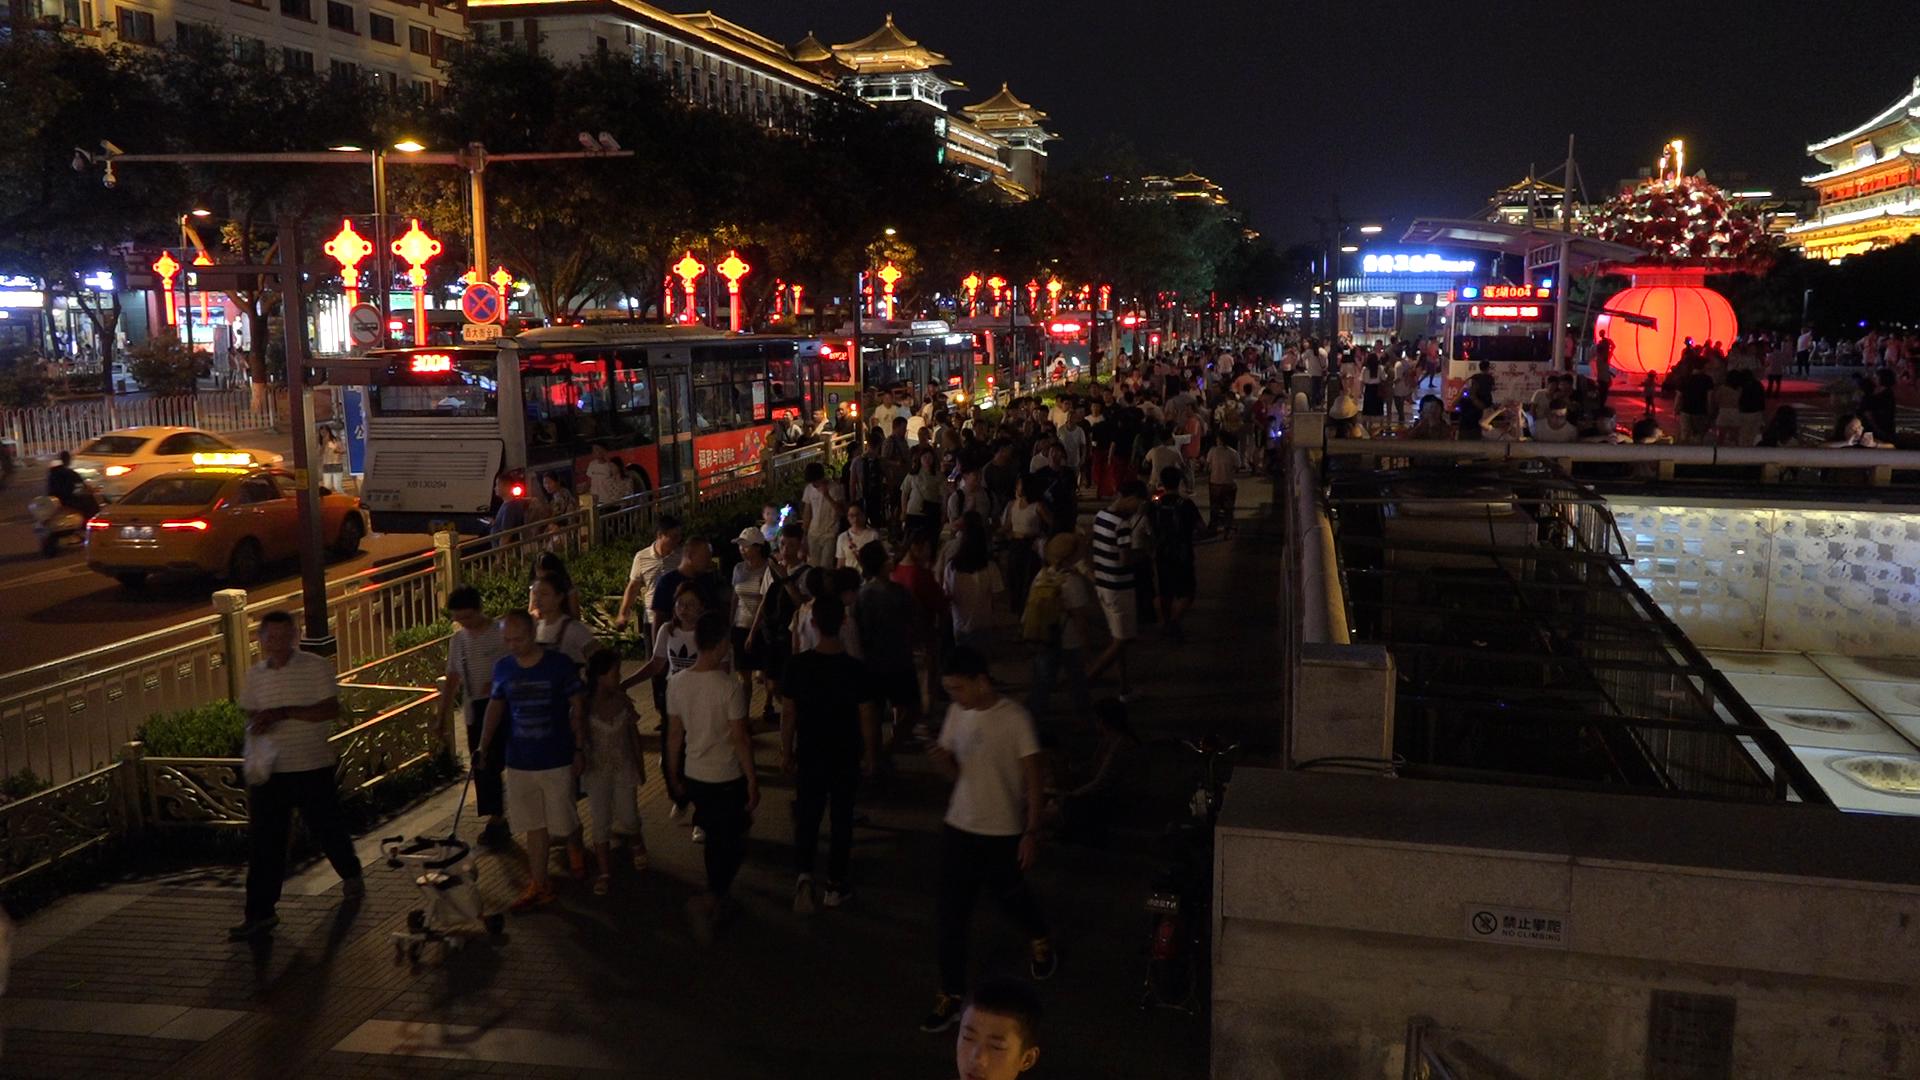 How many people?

212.